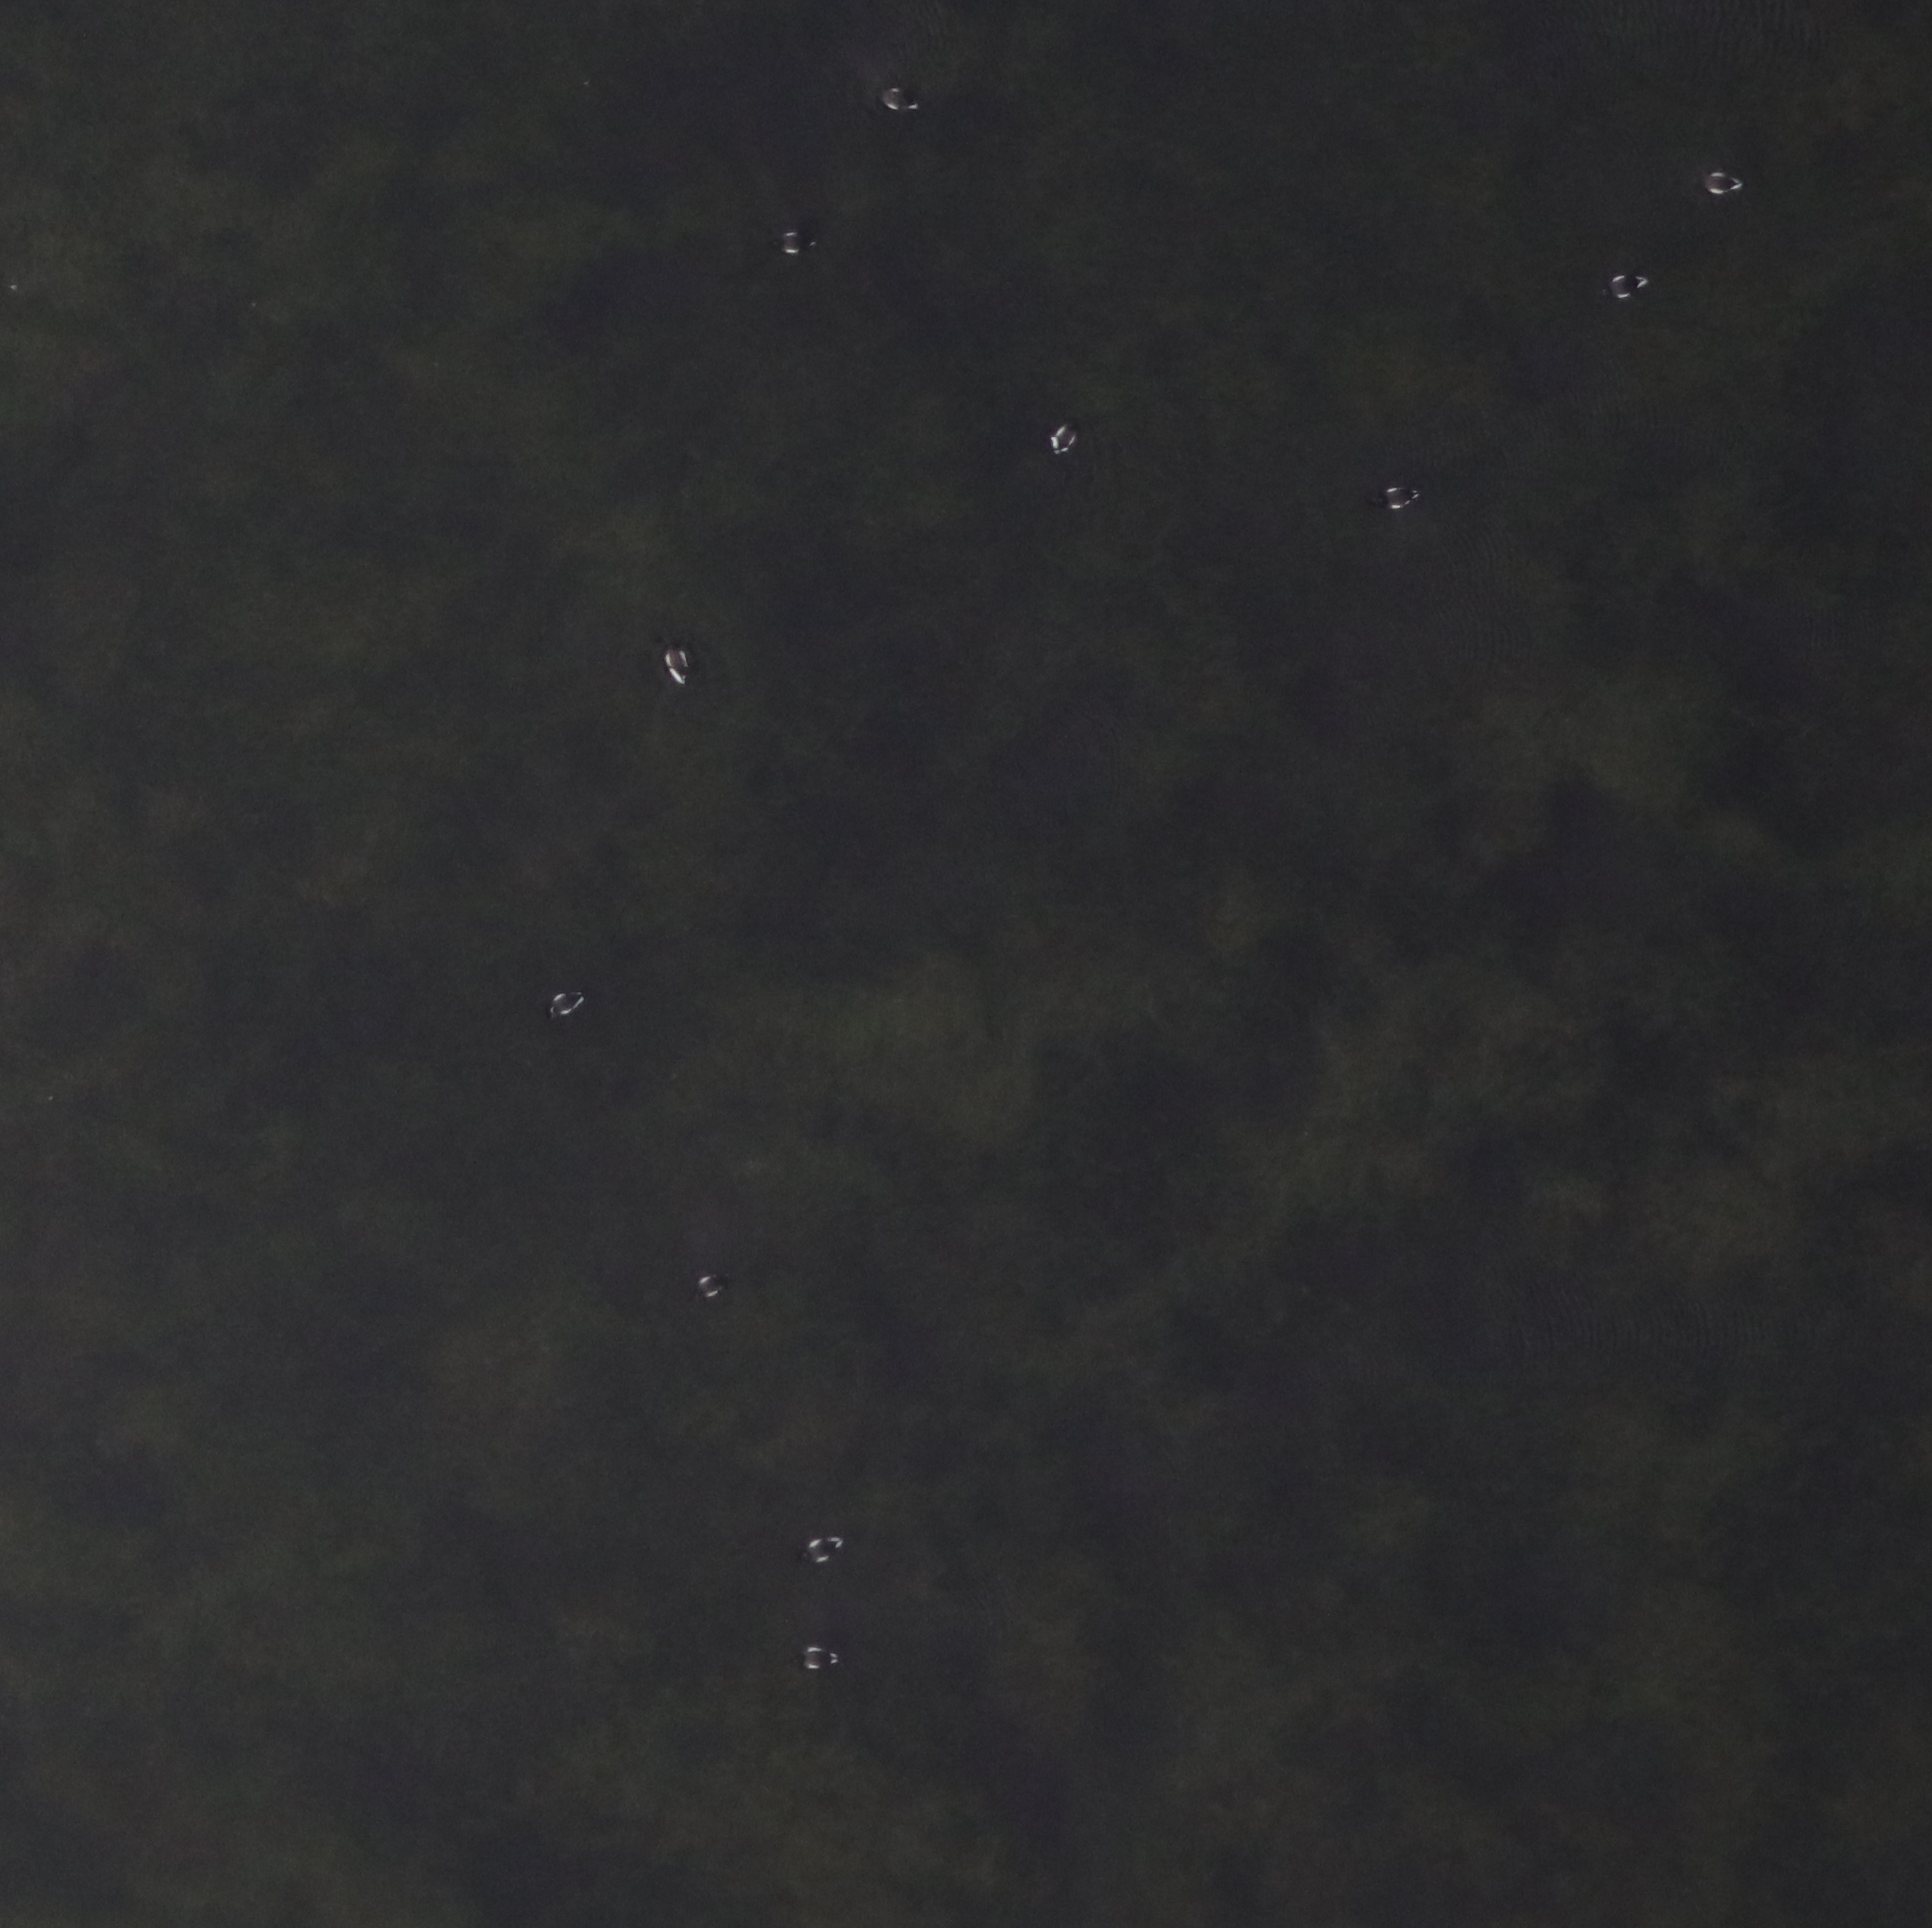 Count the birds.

11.